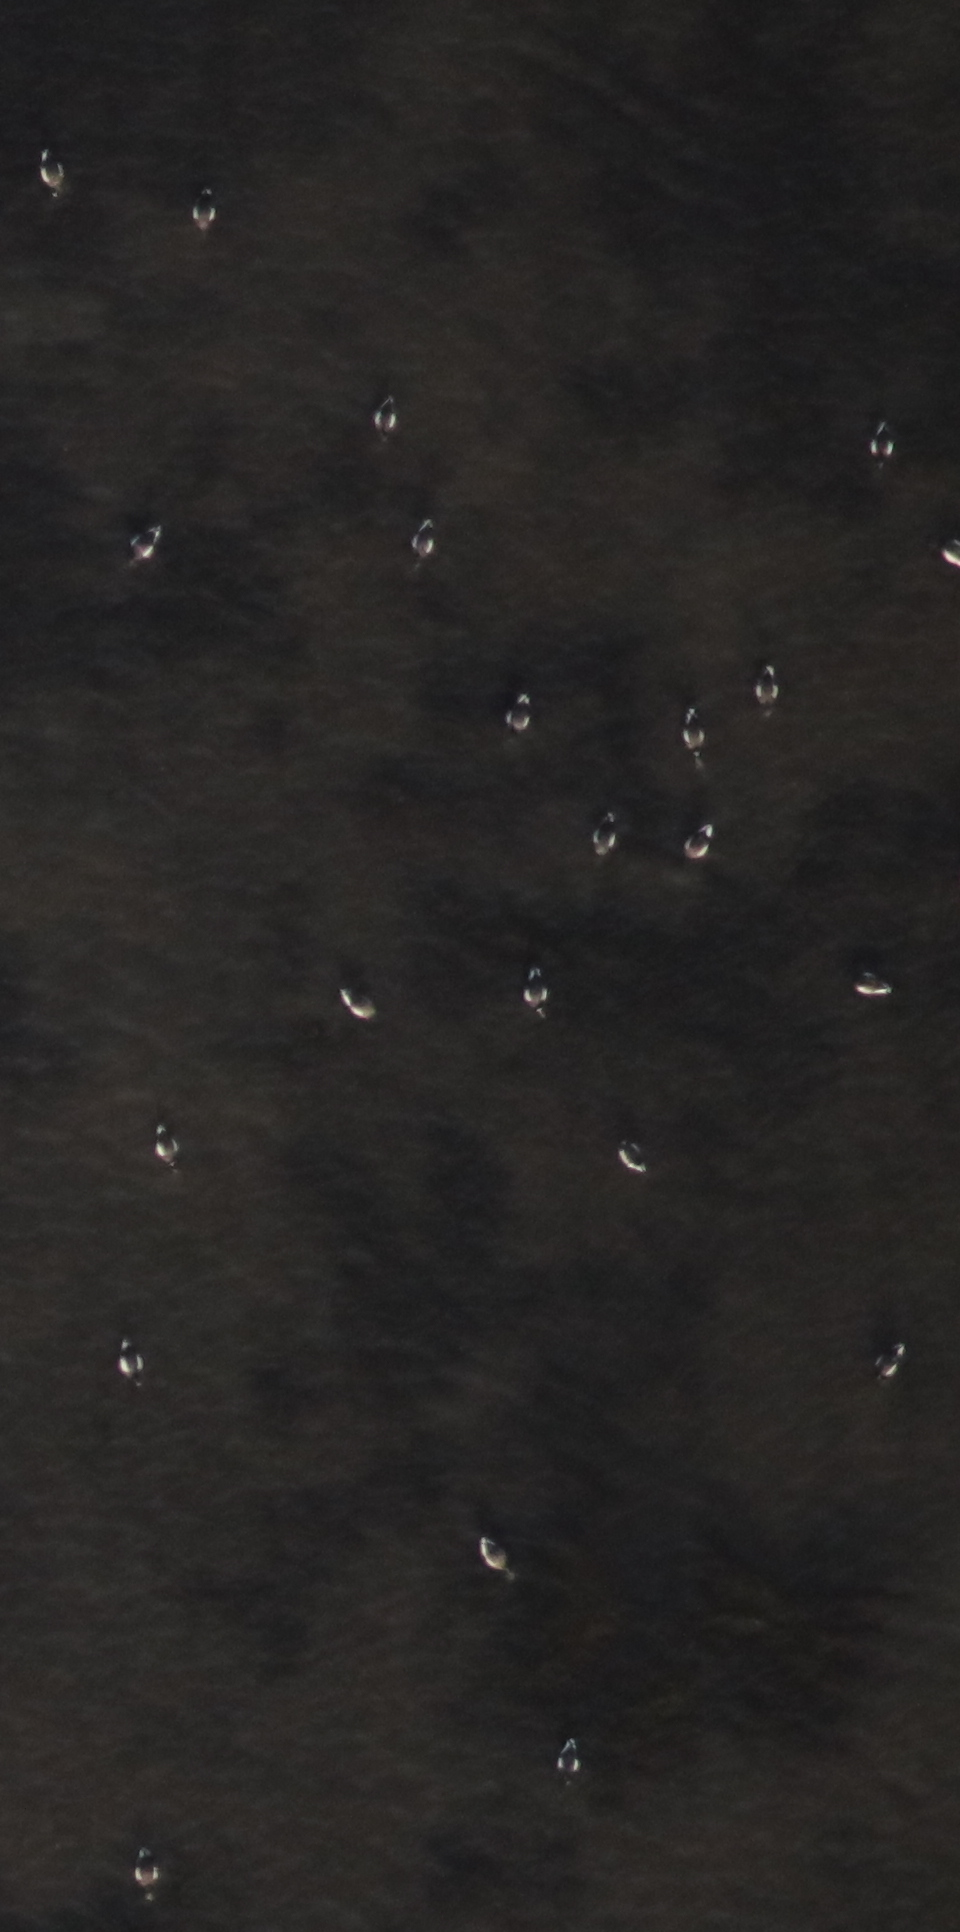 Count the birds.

21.